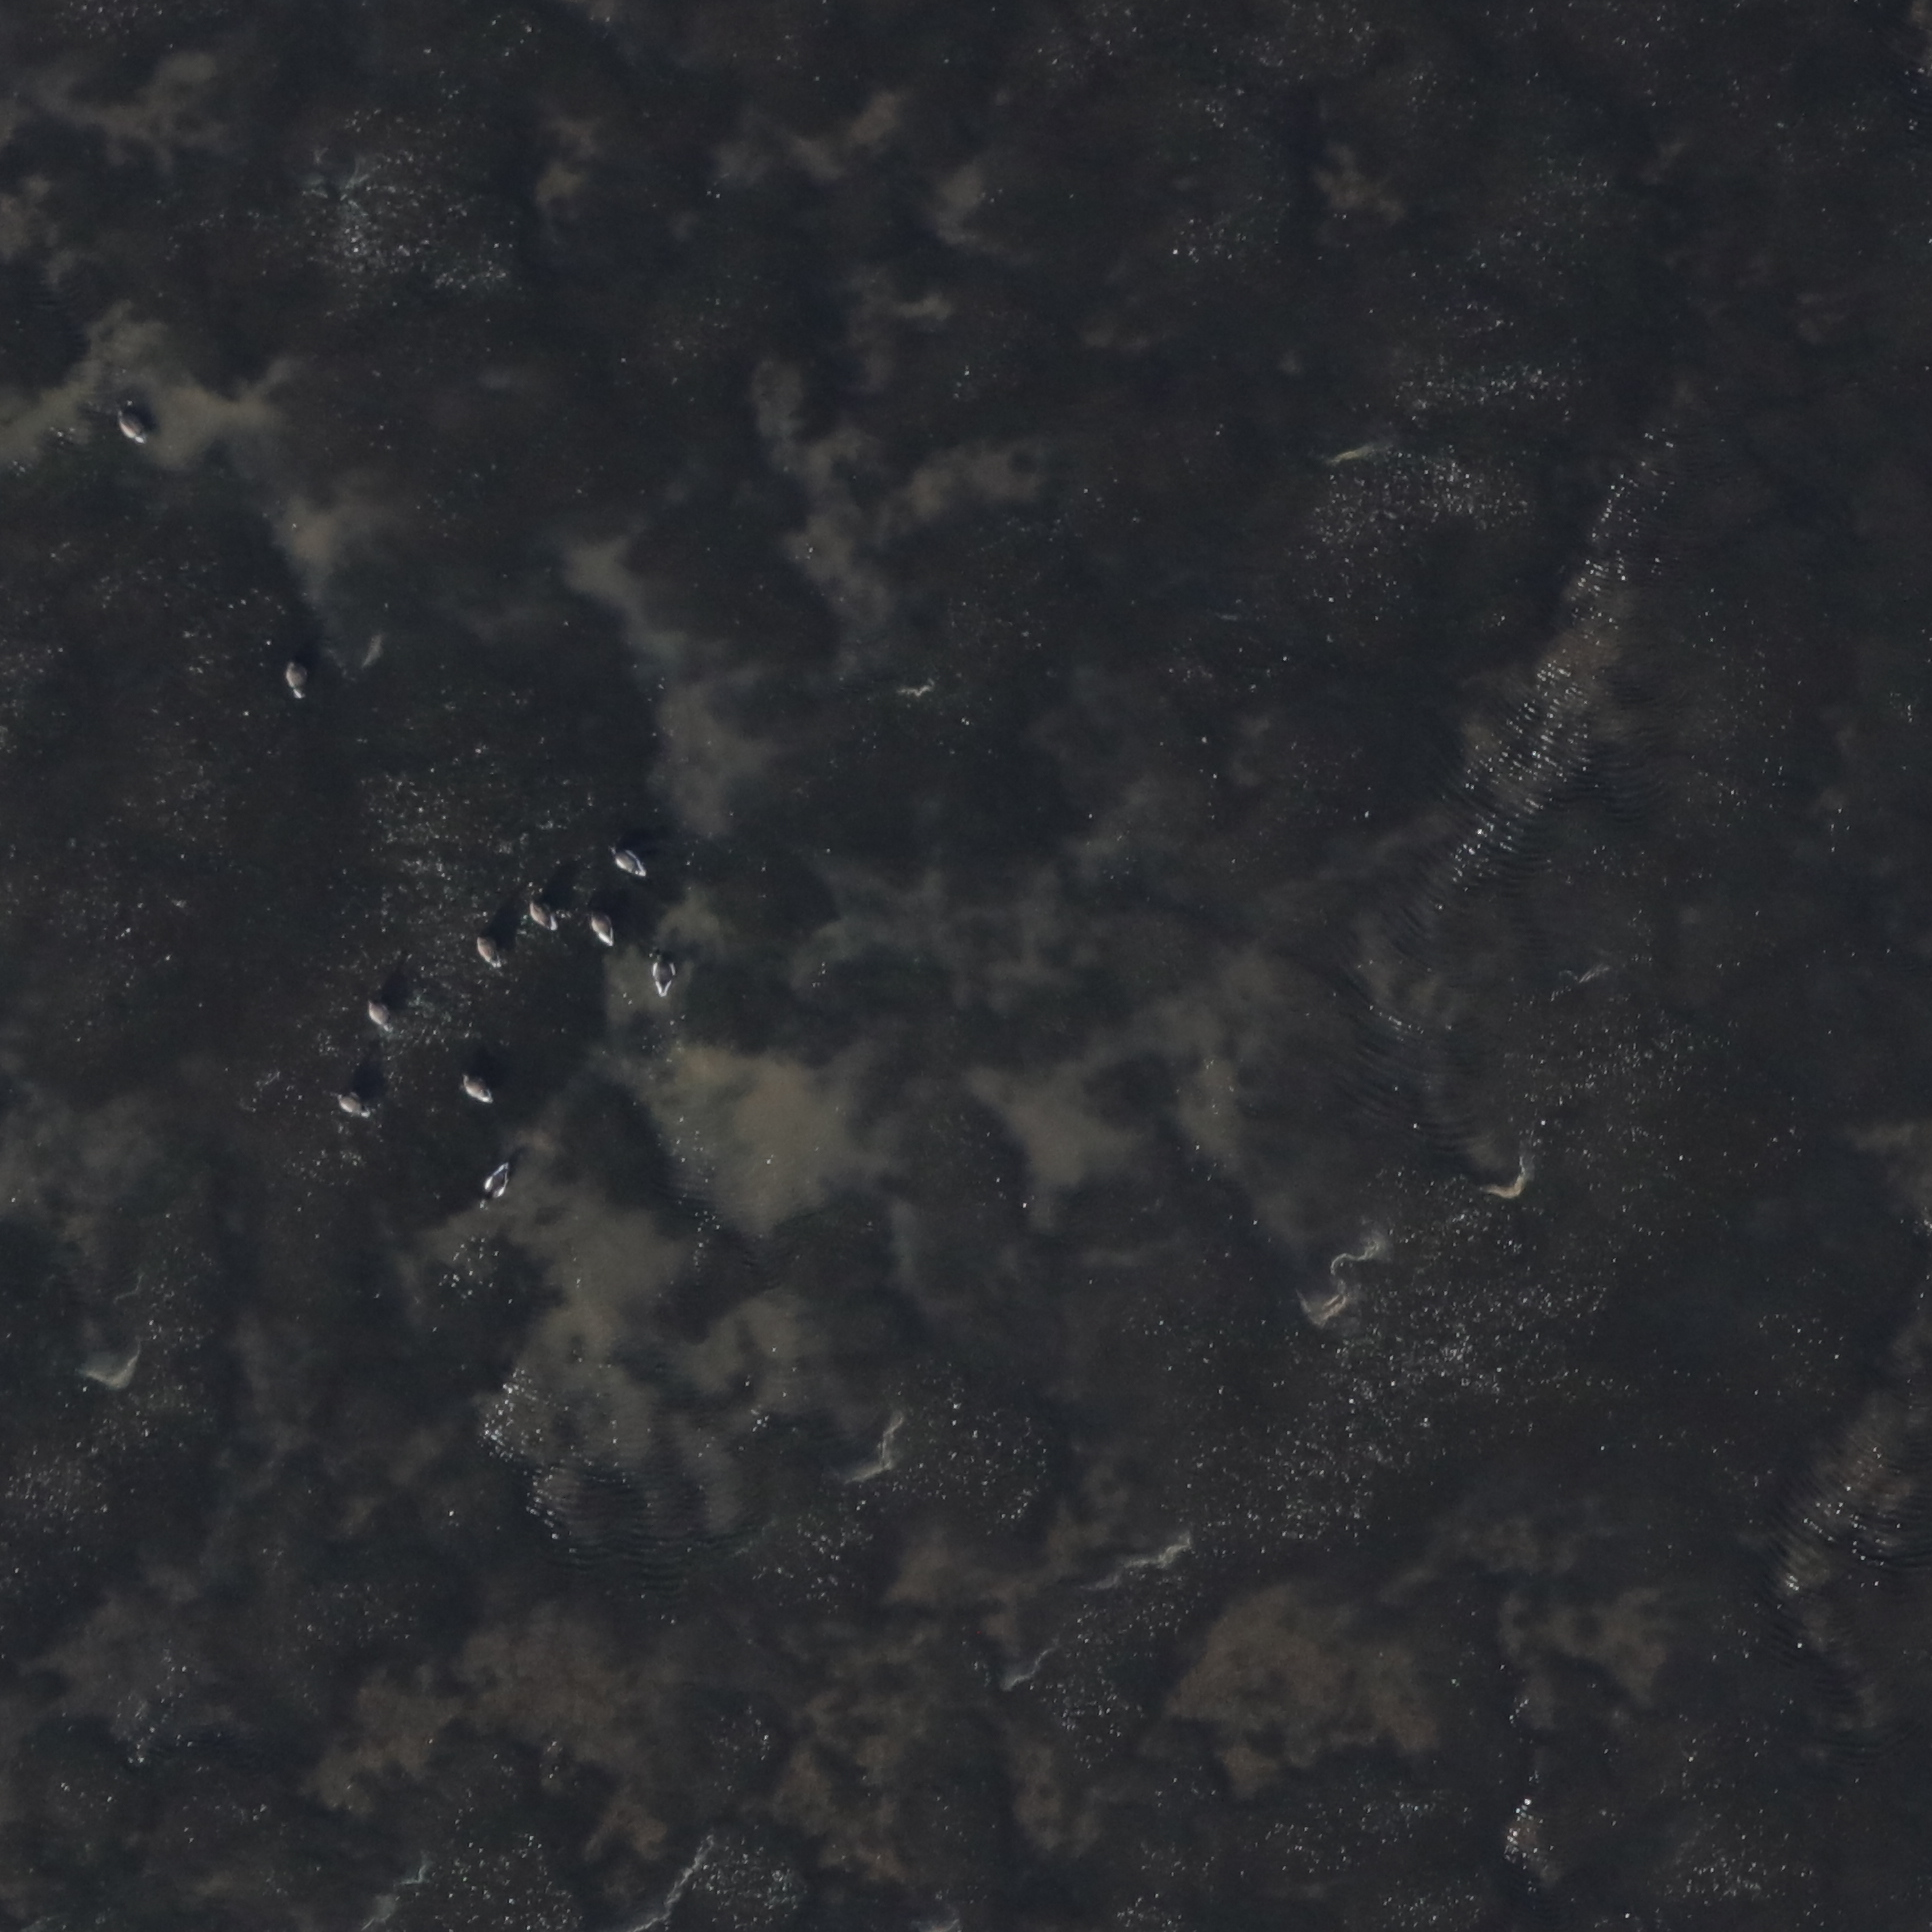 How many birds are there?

11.